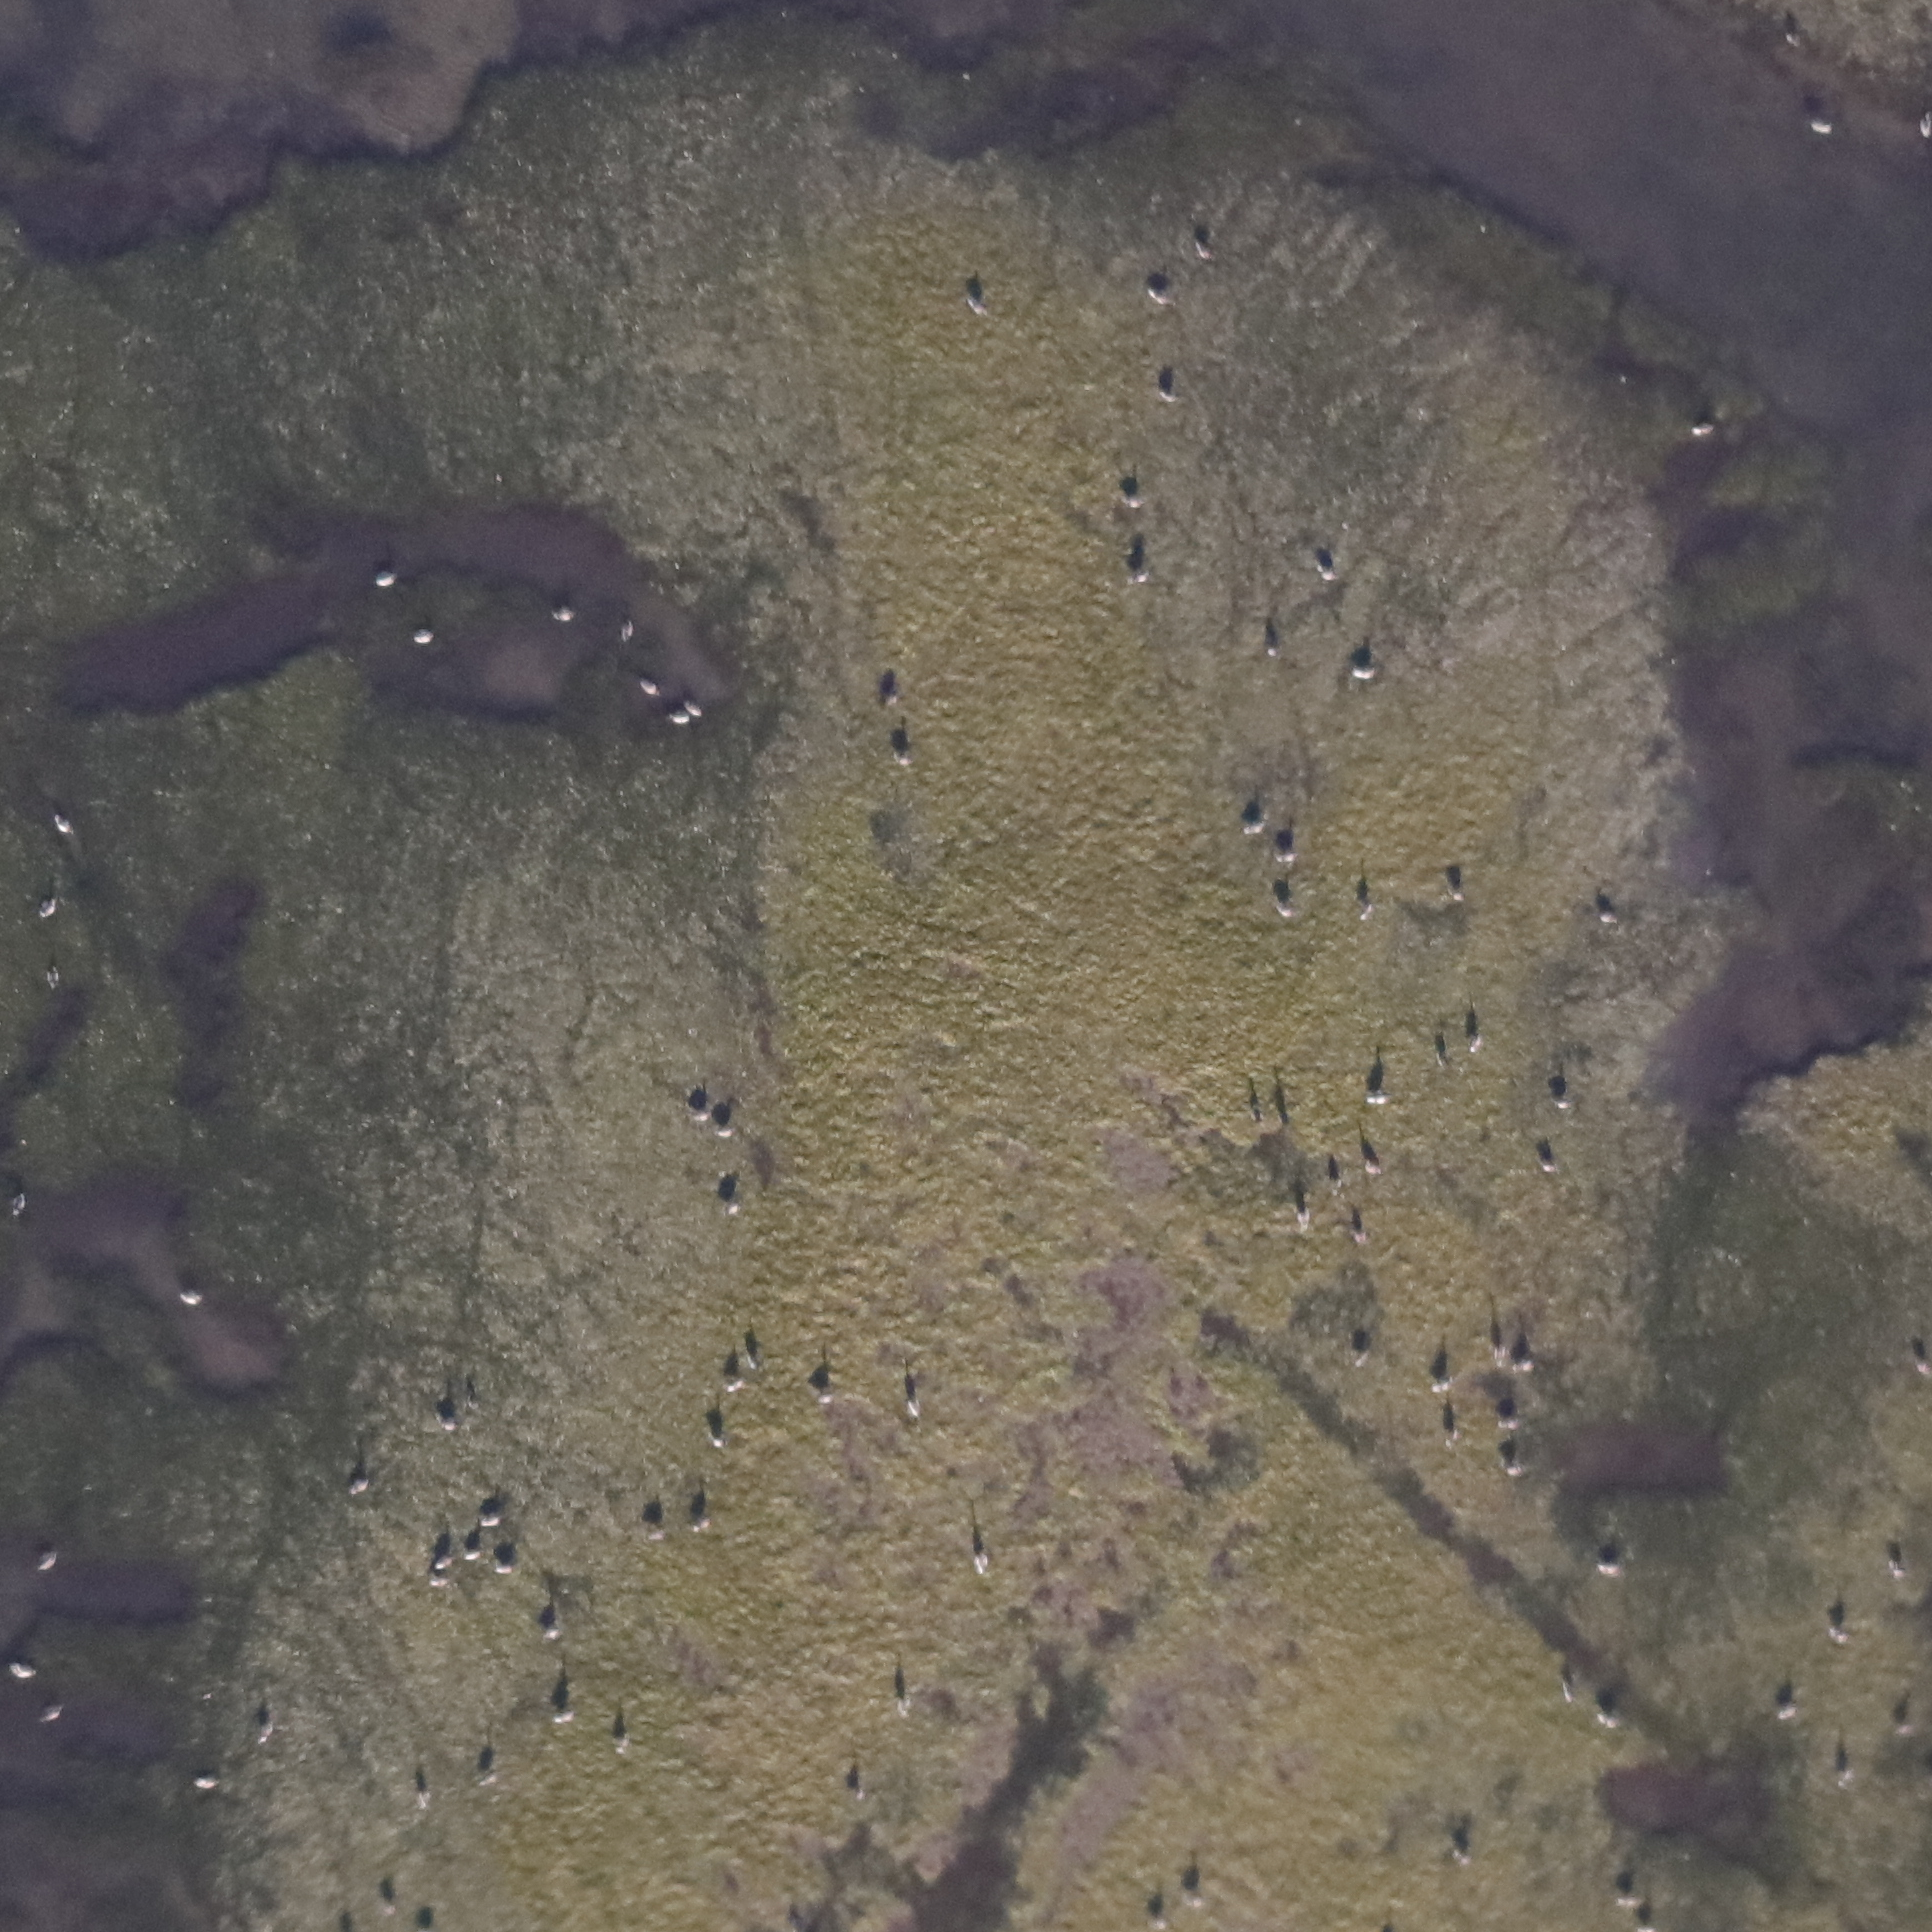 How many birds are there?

96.